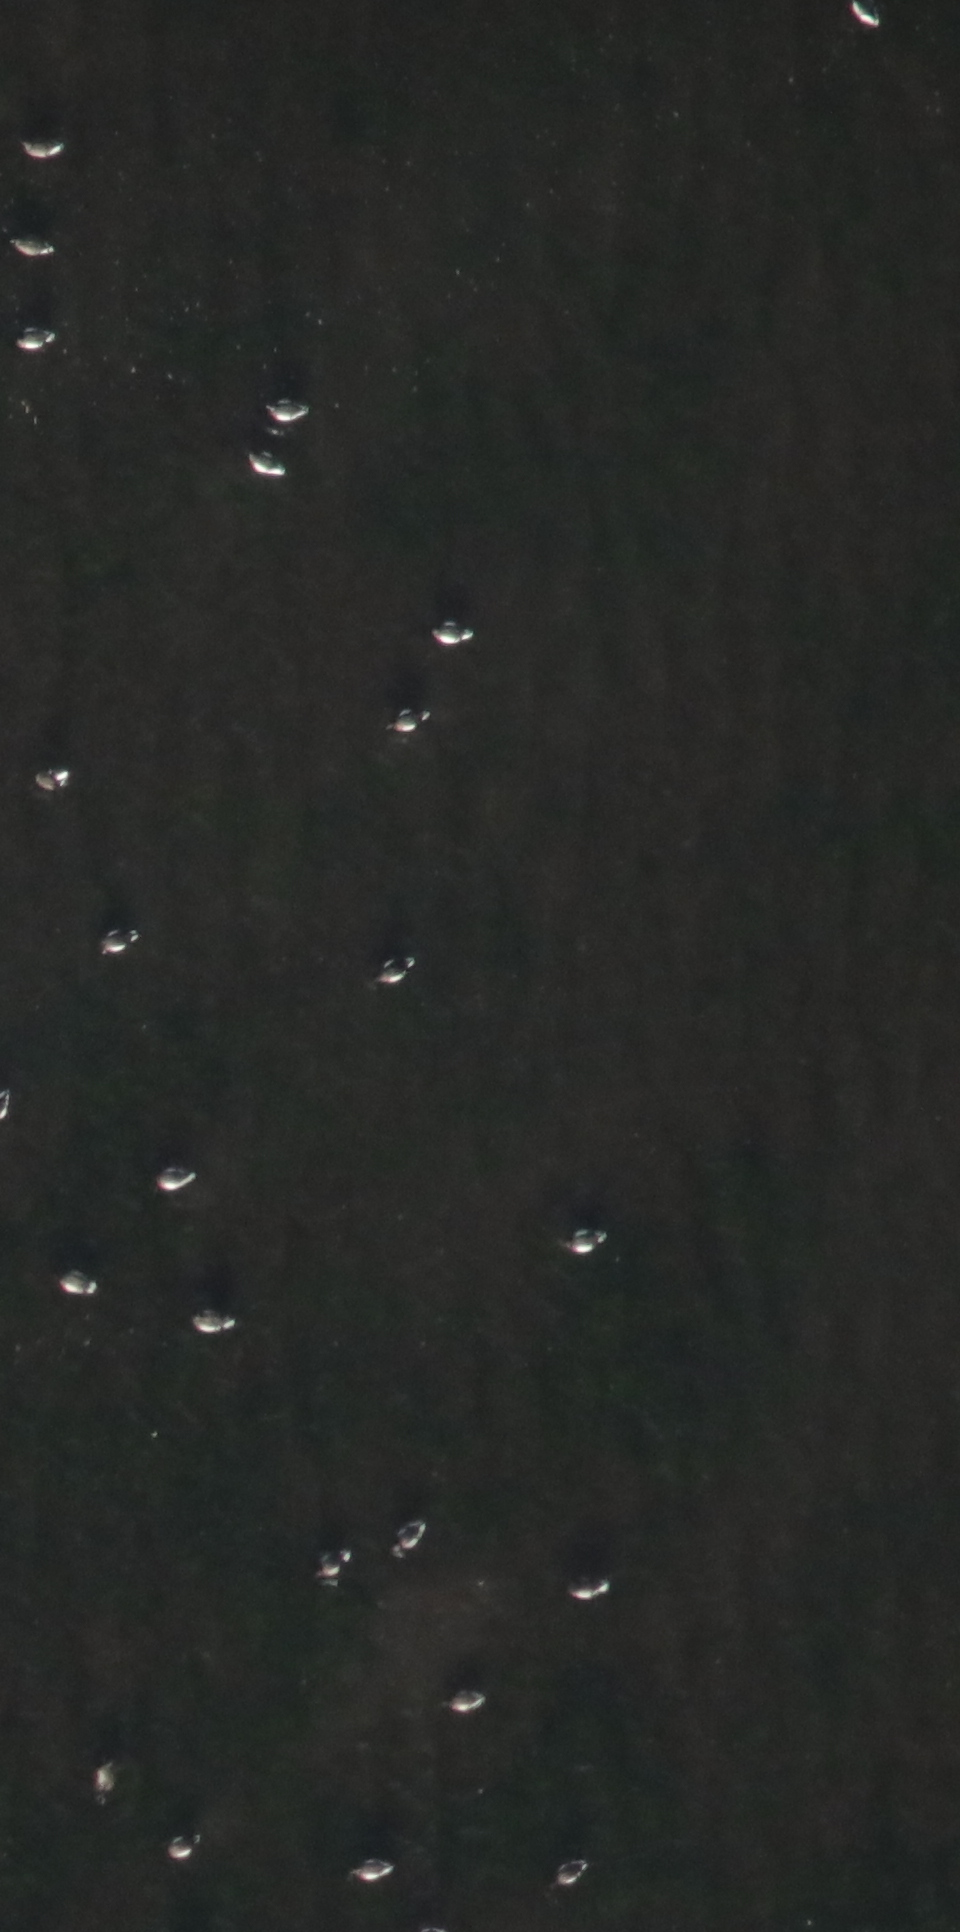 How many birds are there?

23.